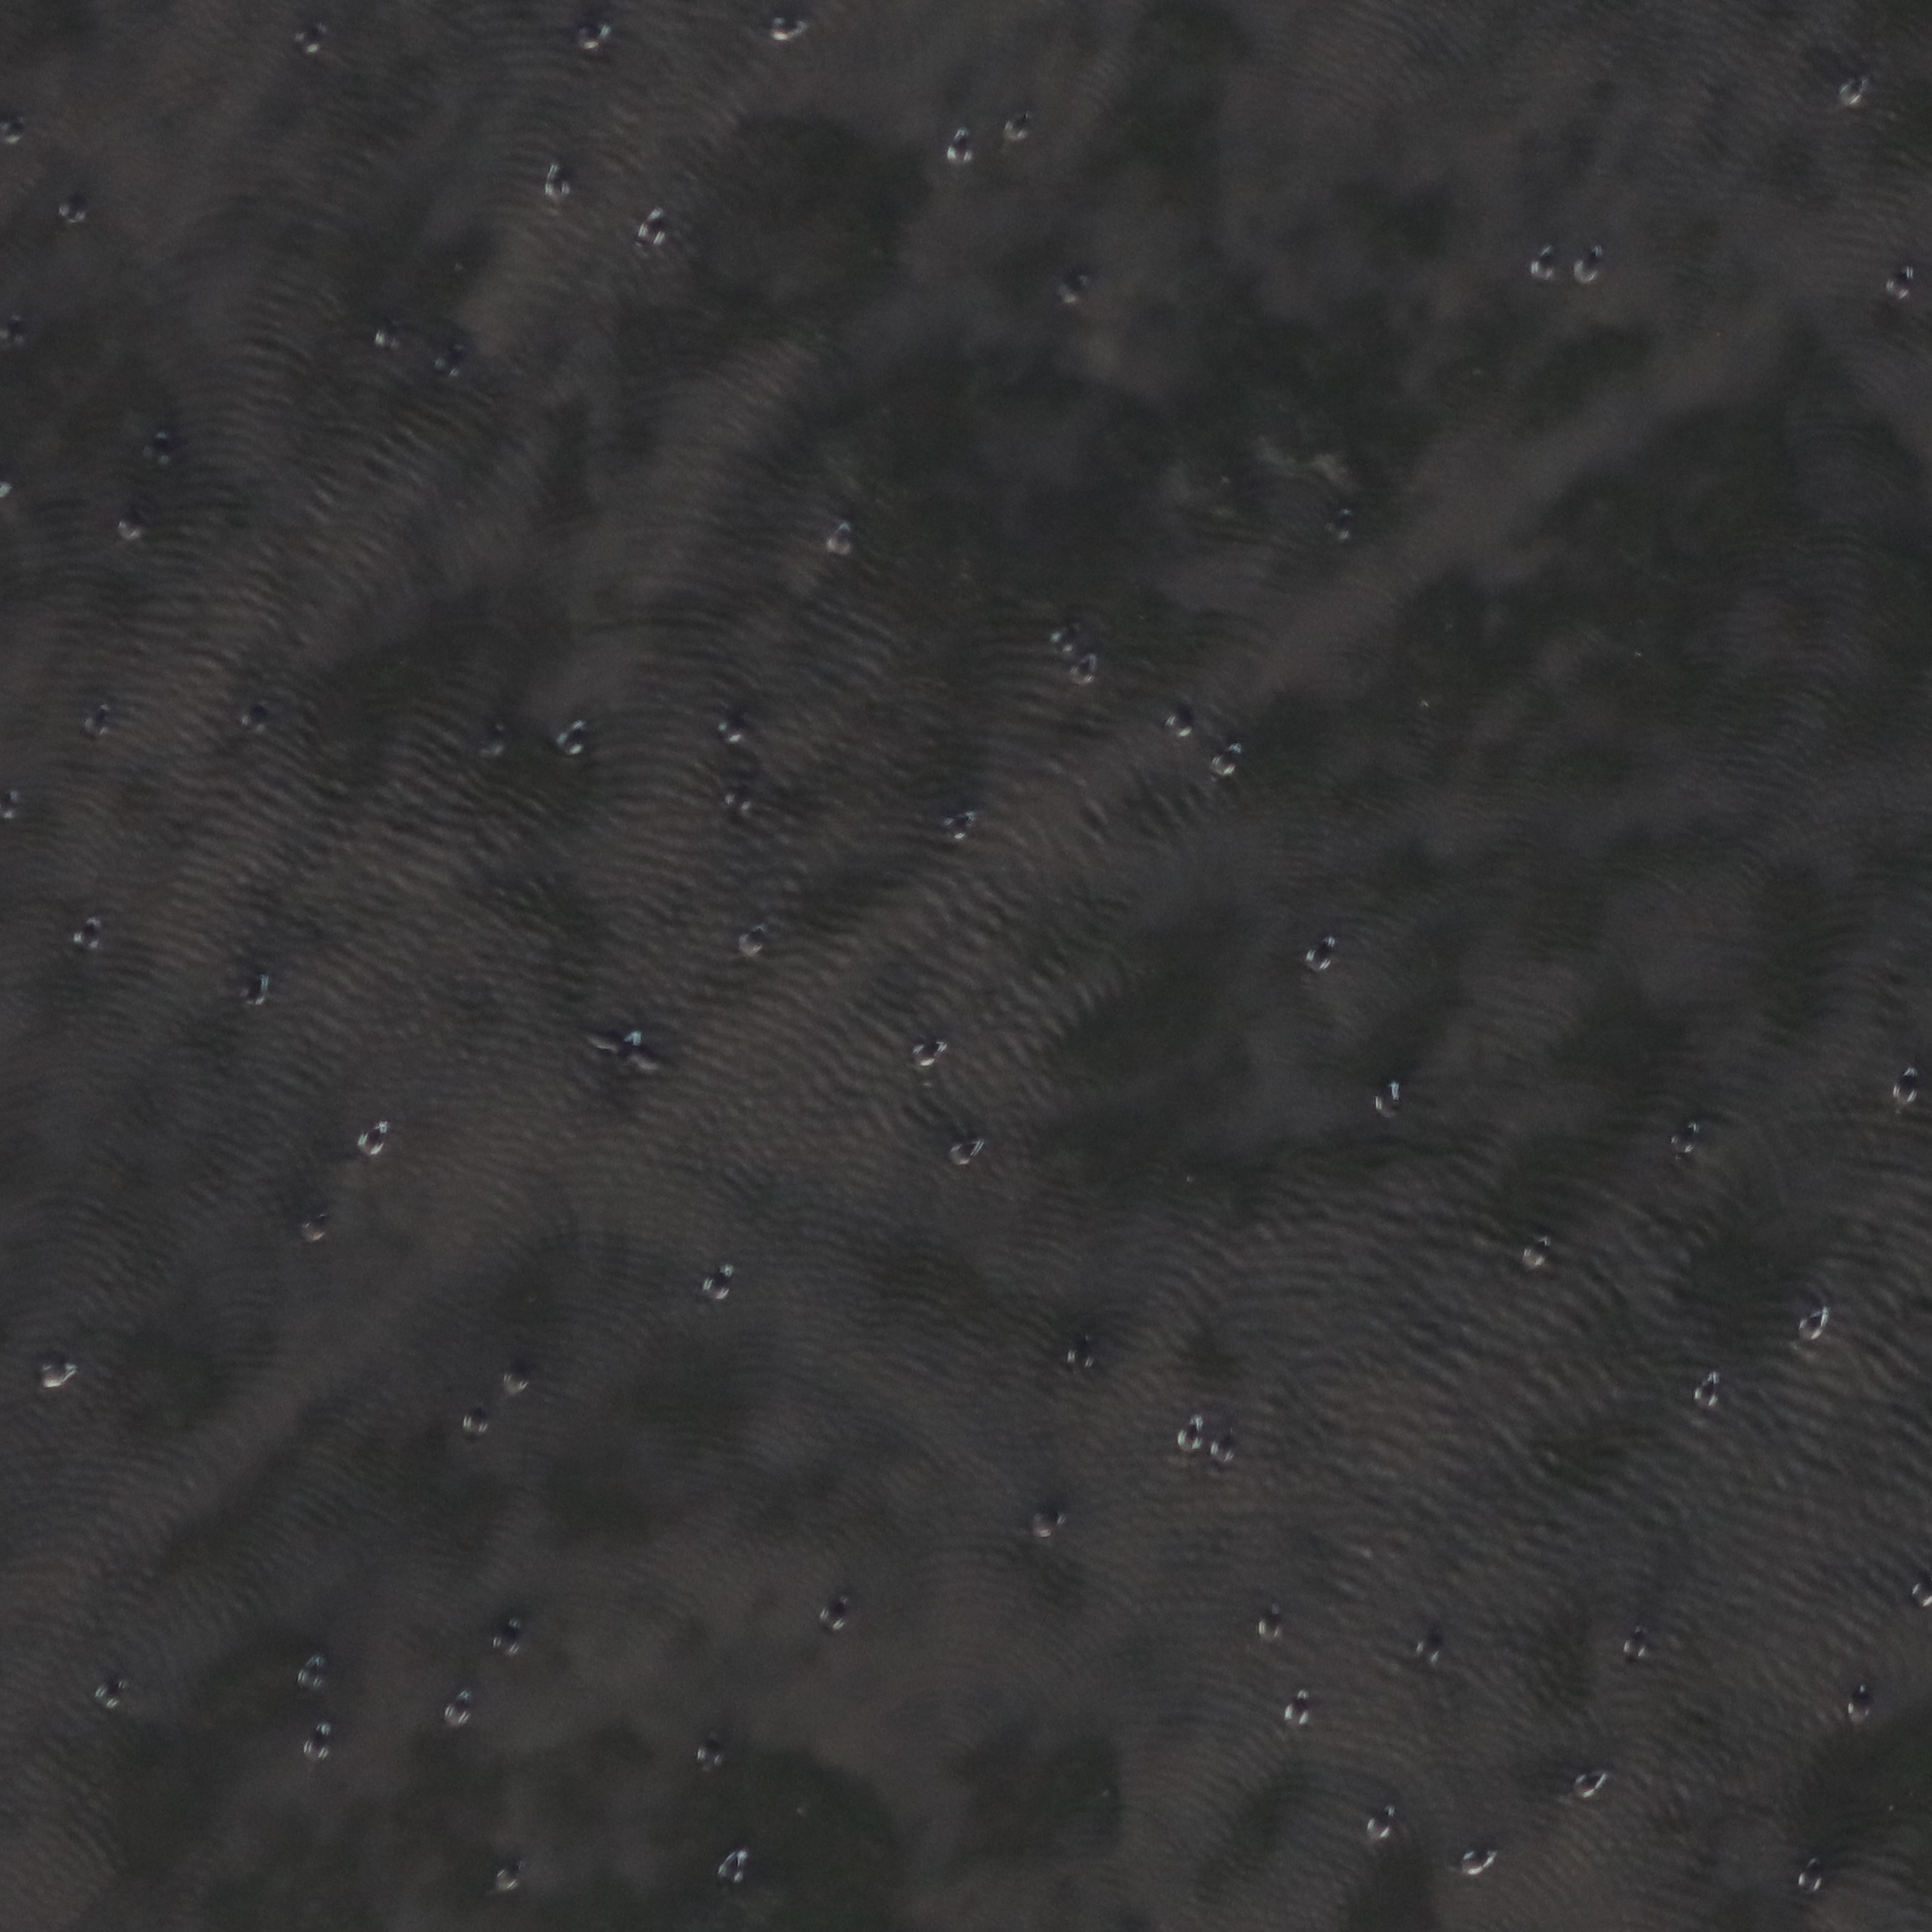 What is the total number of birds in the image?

74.